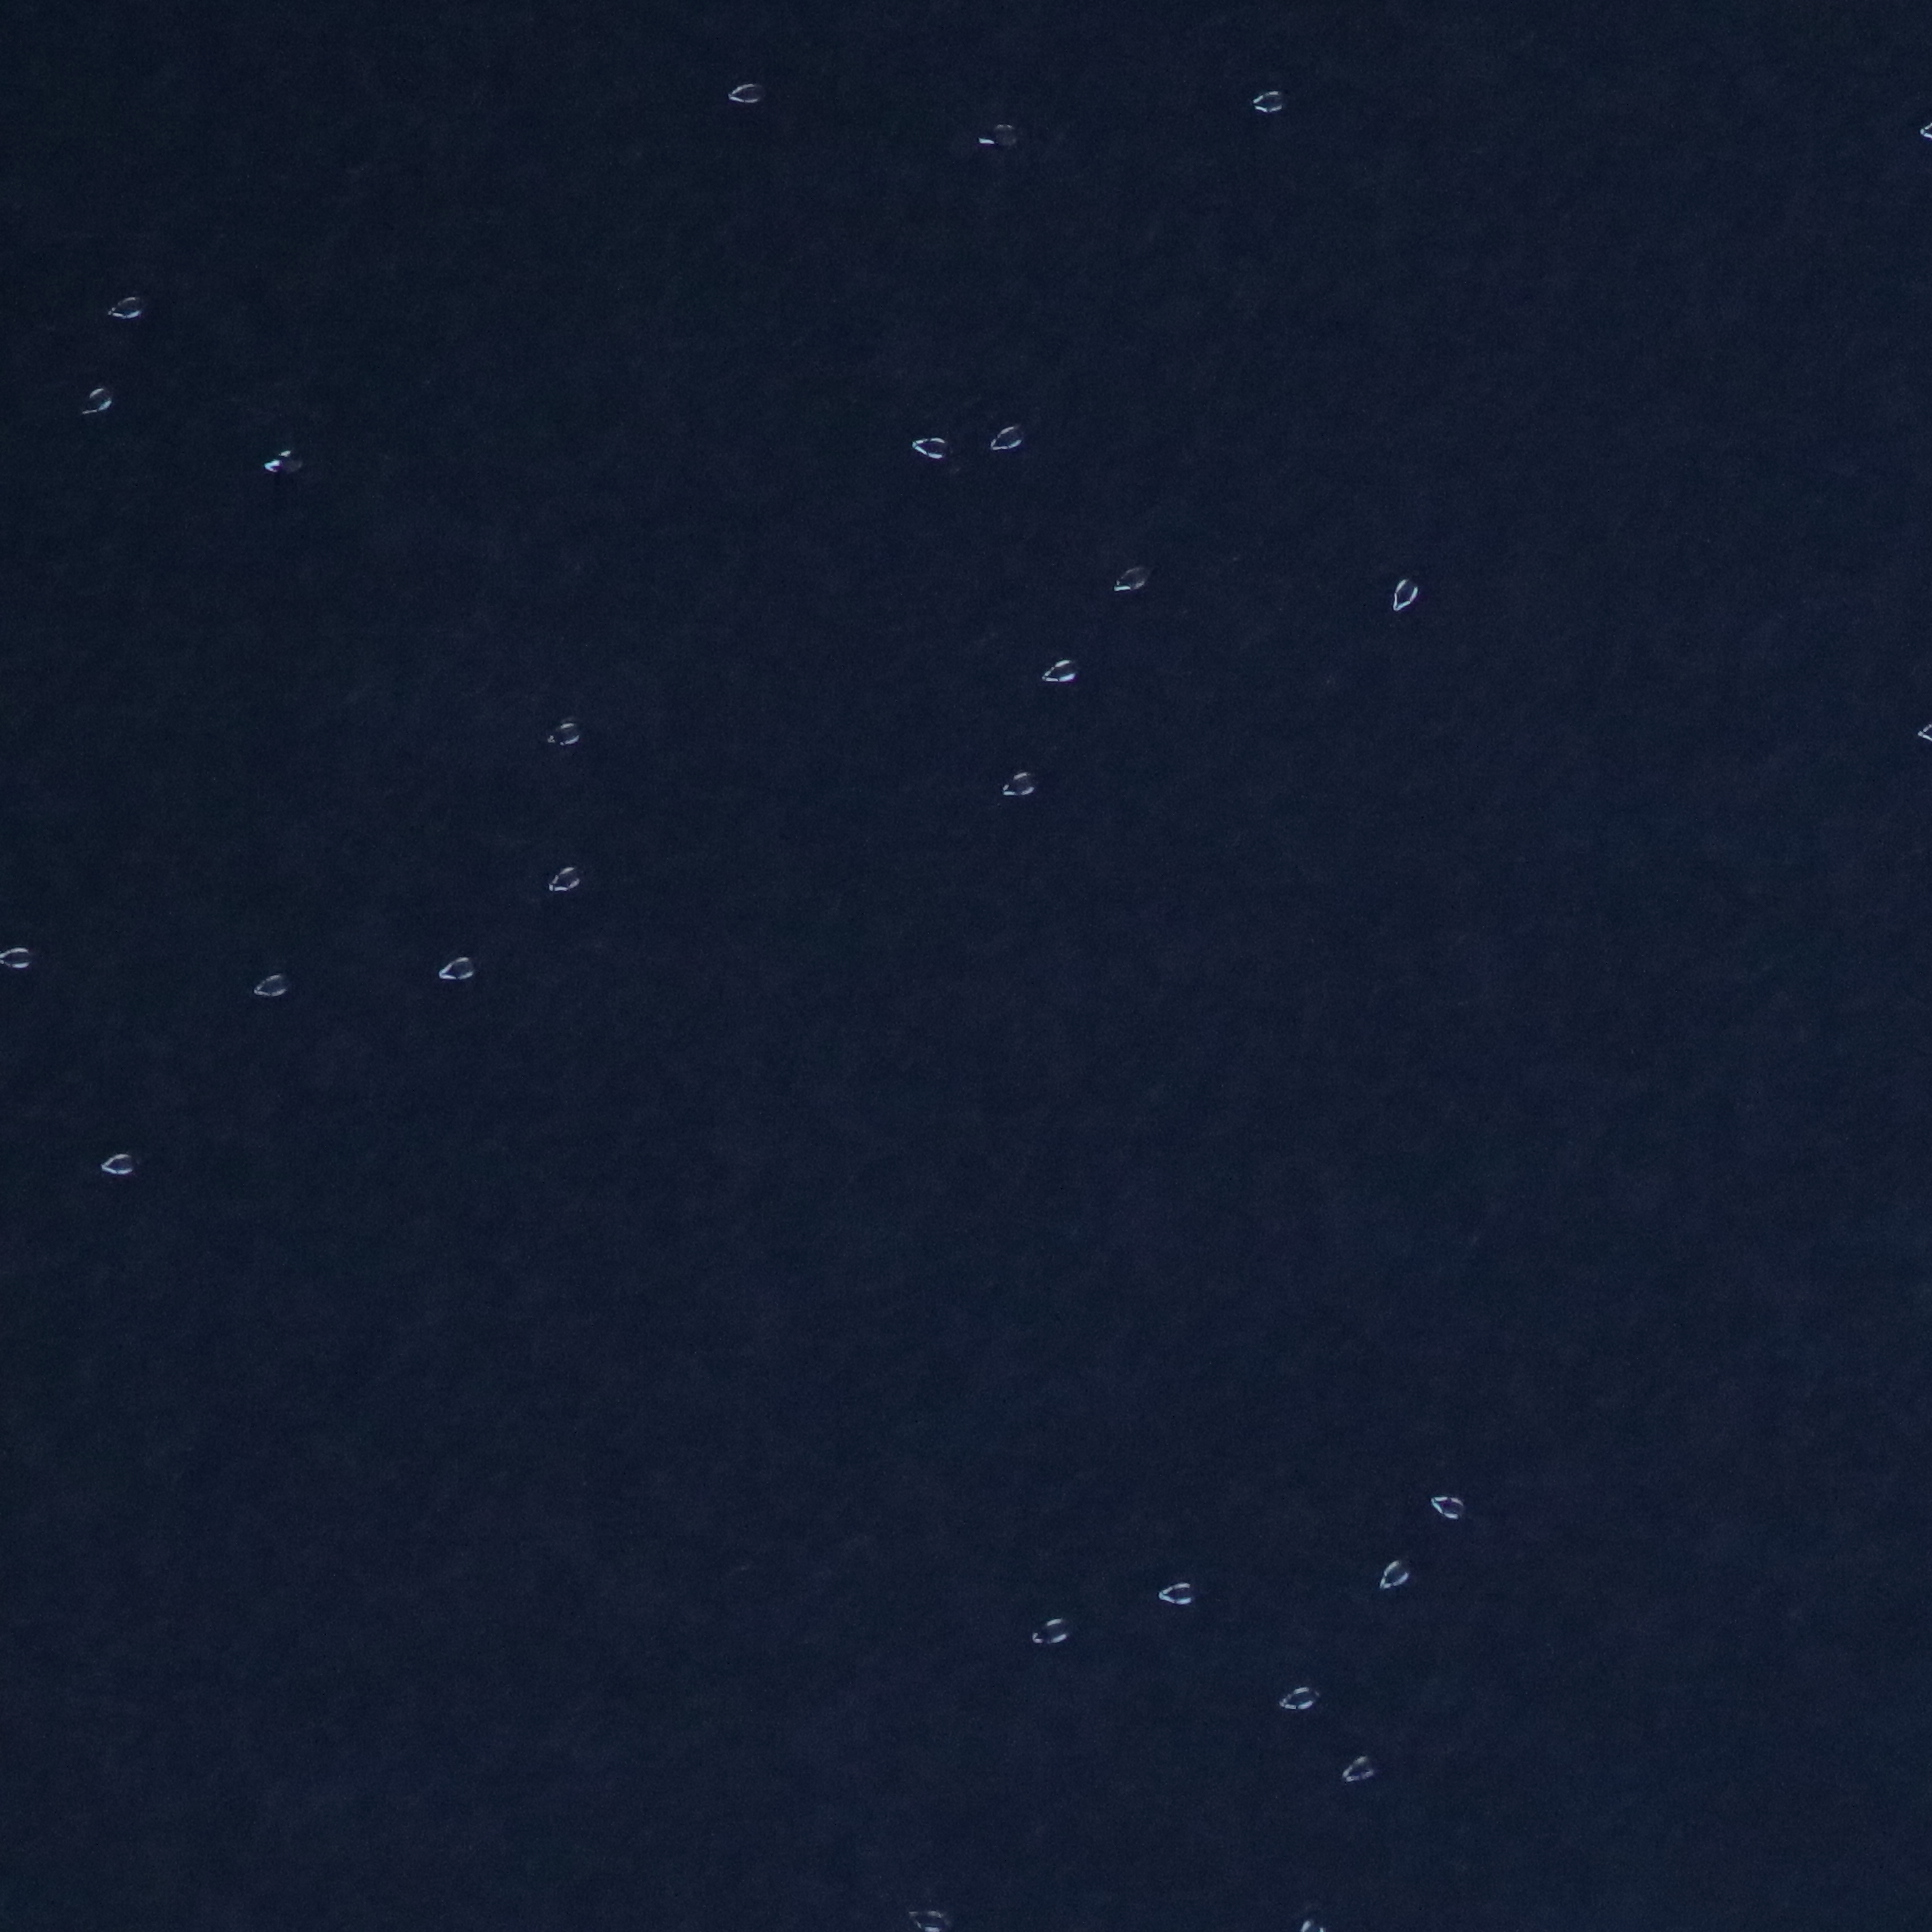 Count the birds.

25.